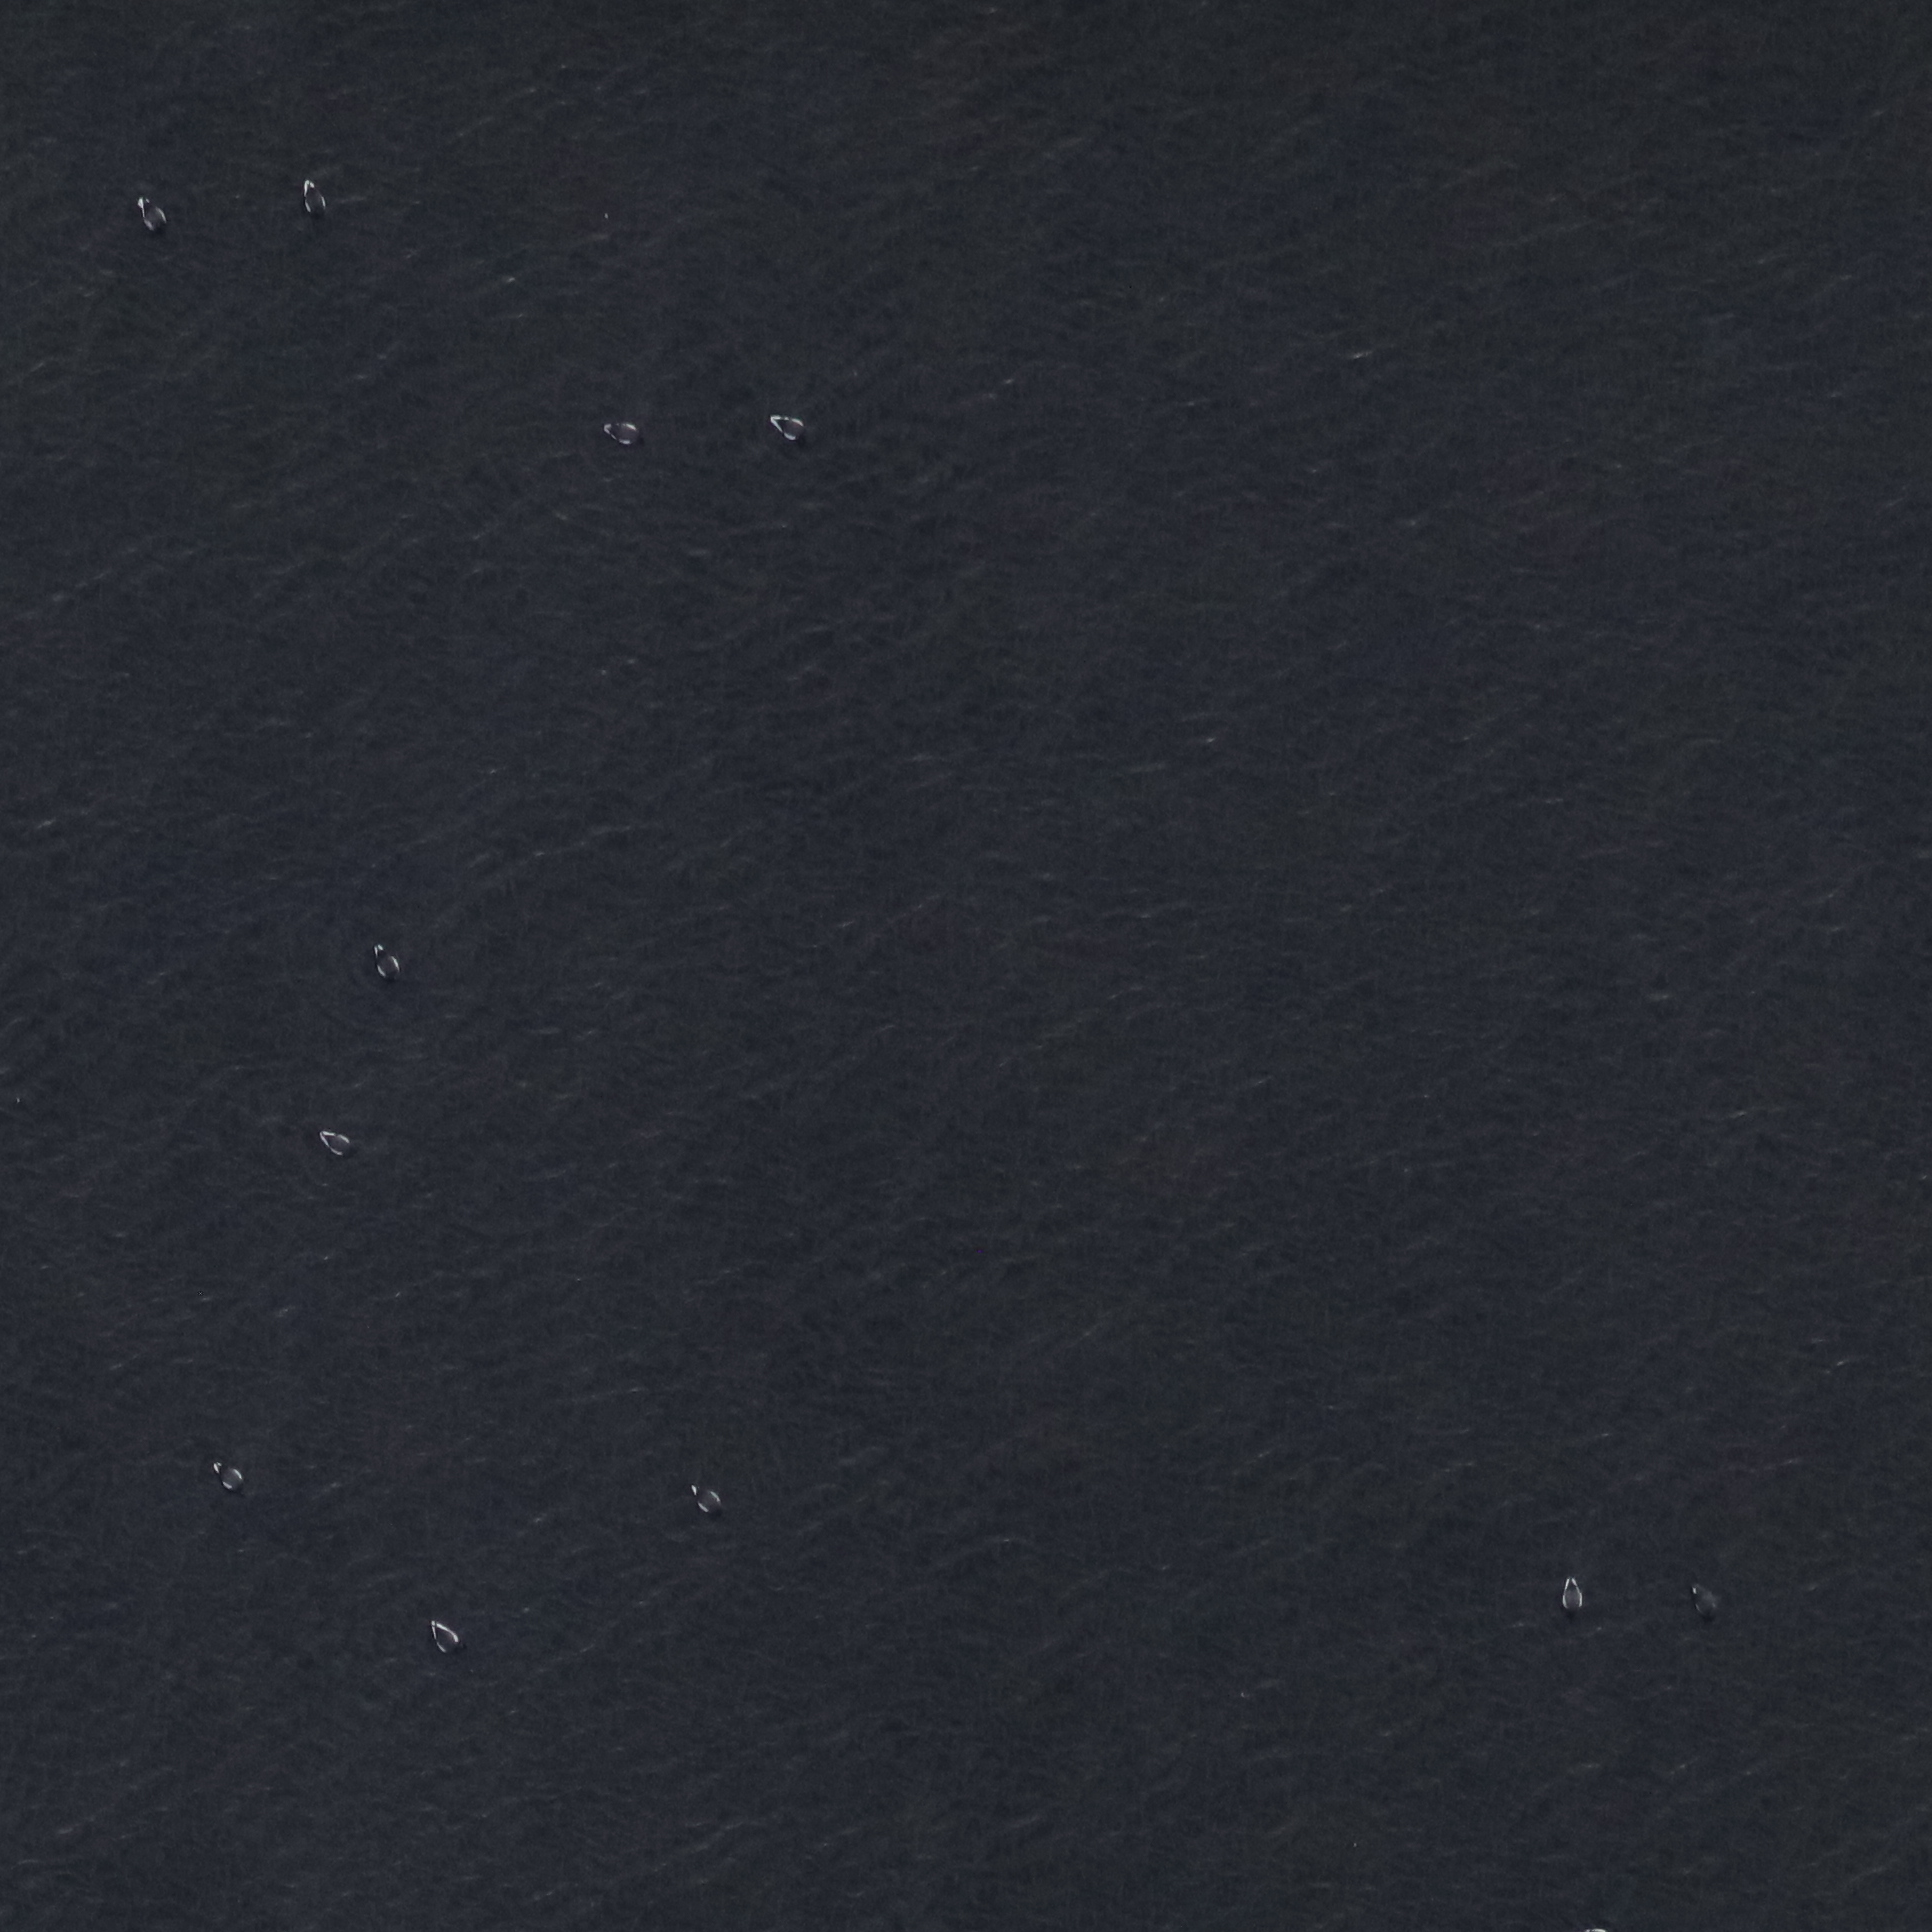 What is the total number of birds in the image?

11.